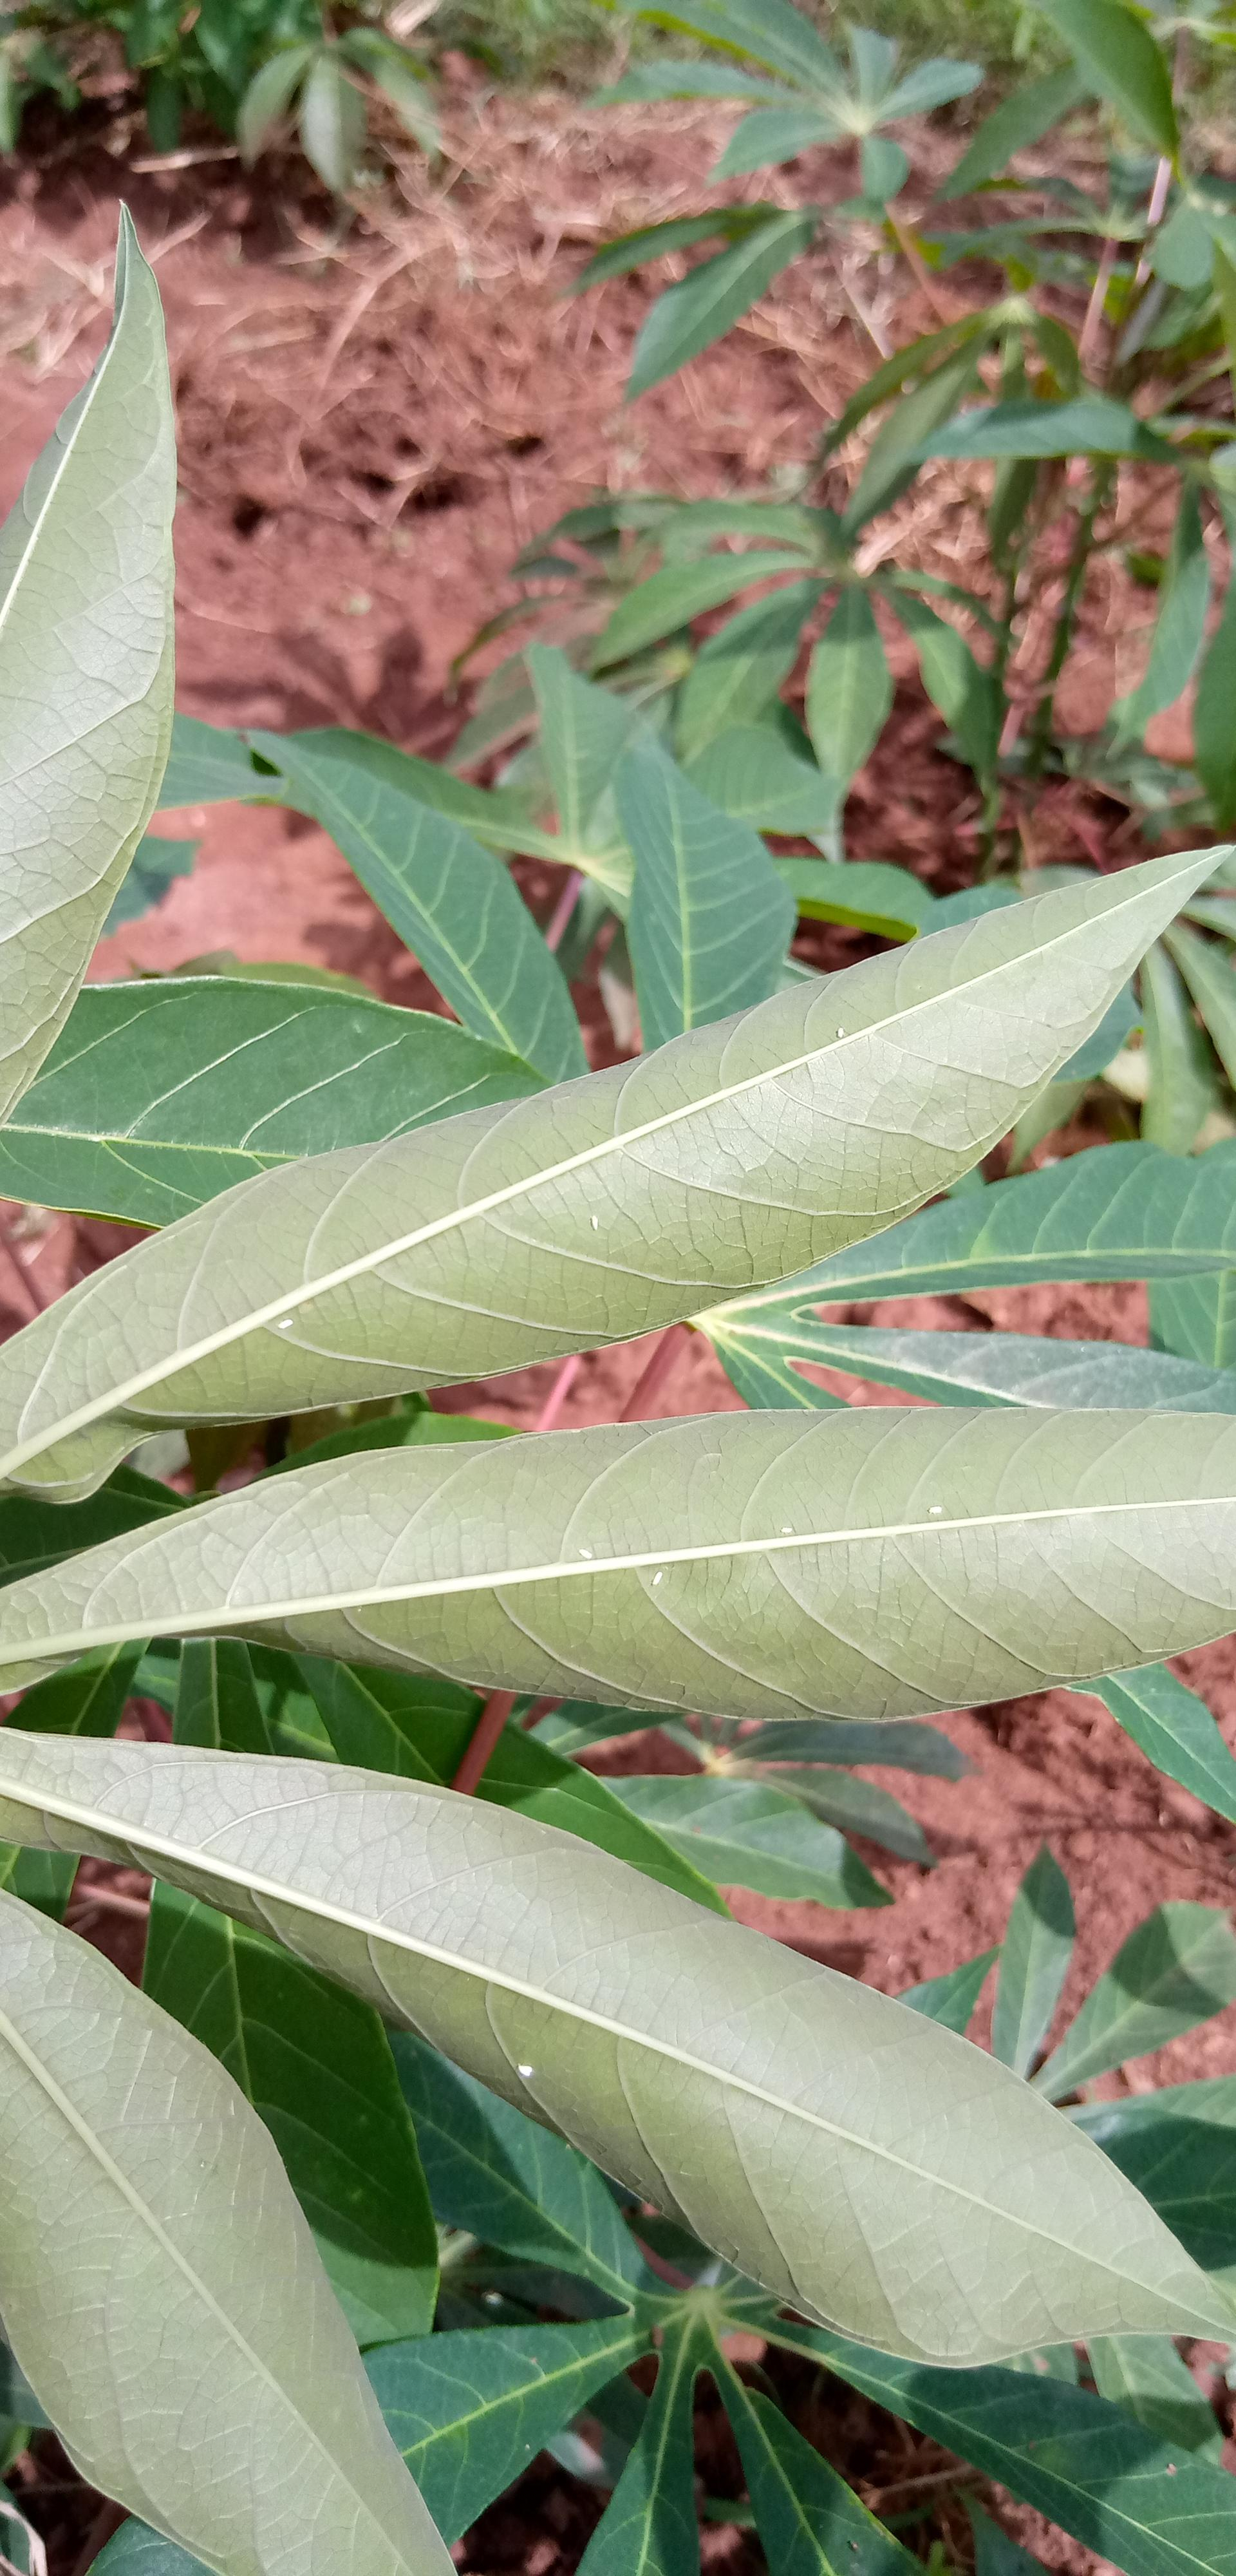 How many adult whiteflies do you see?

7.